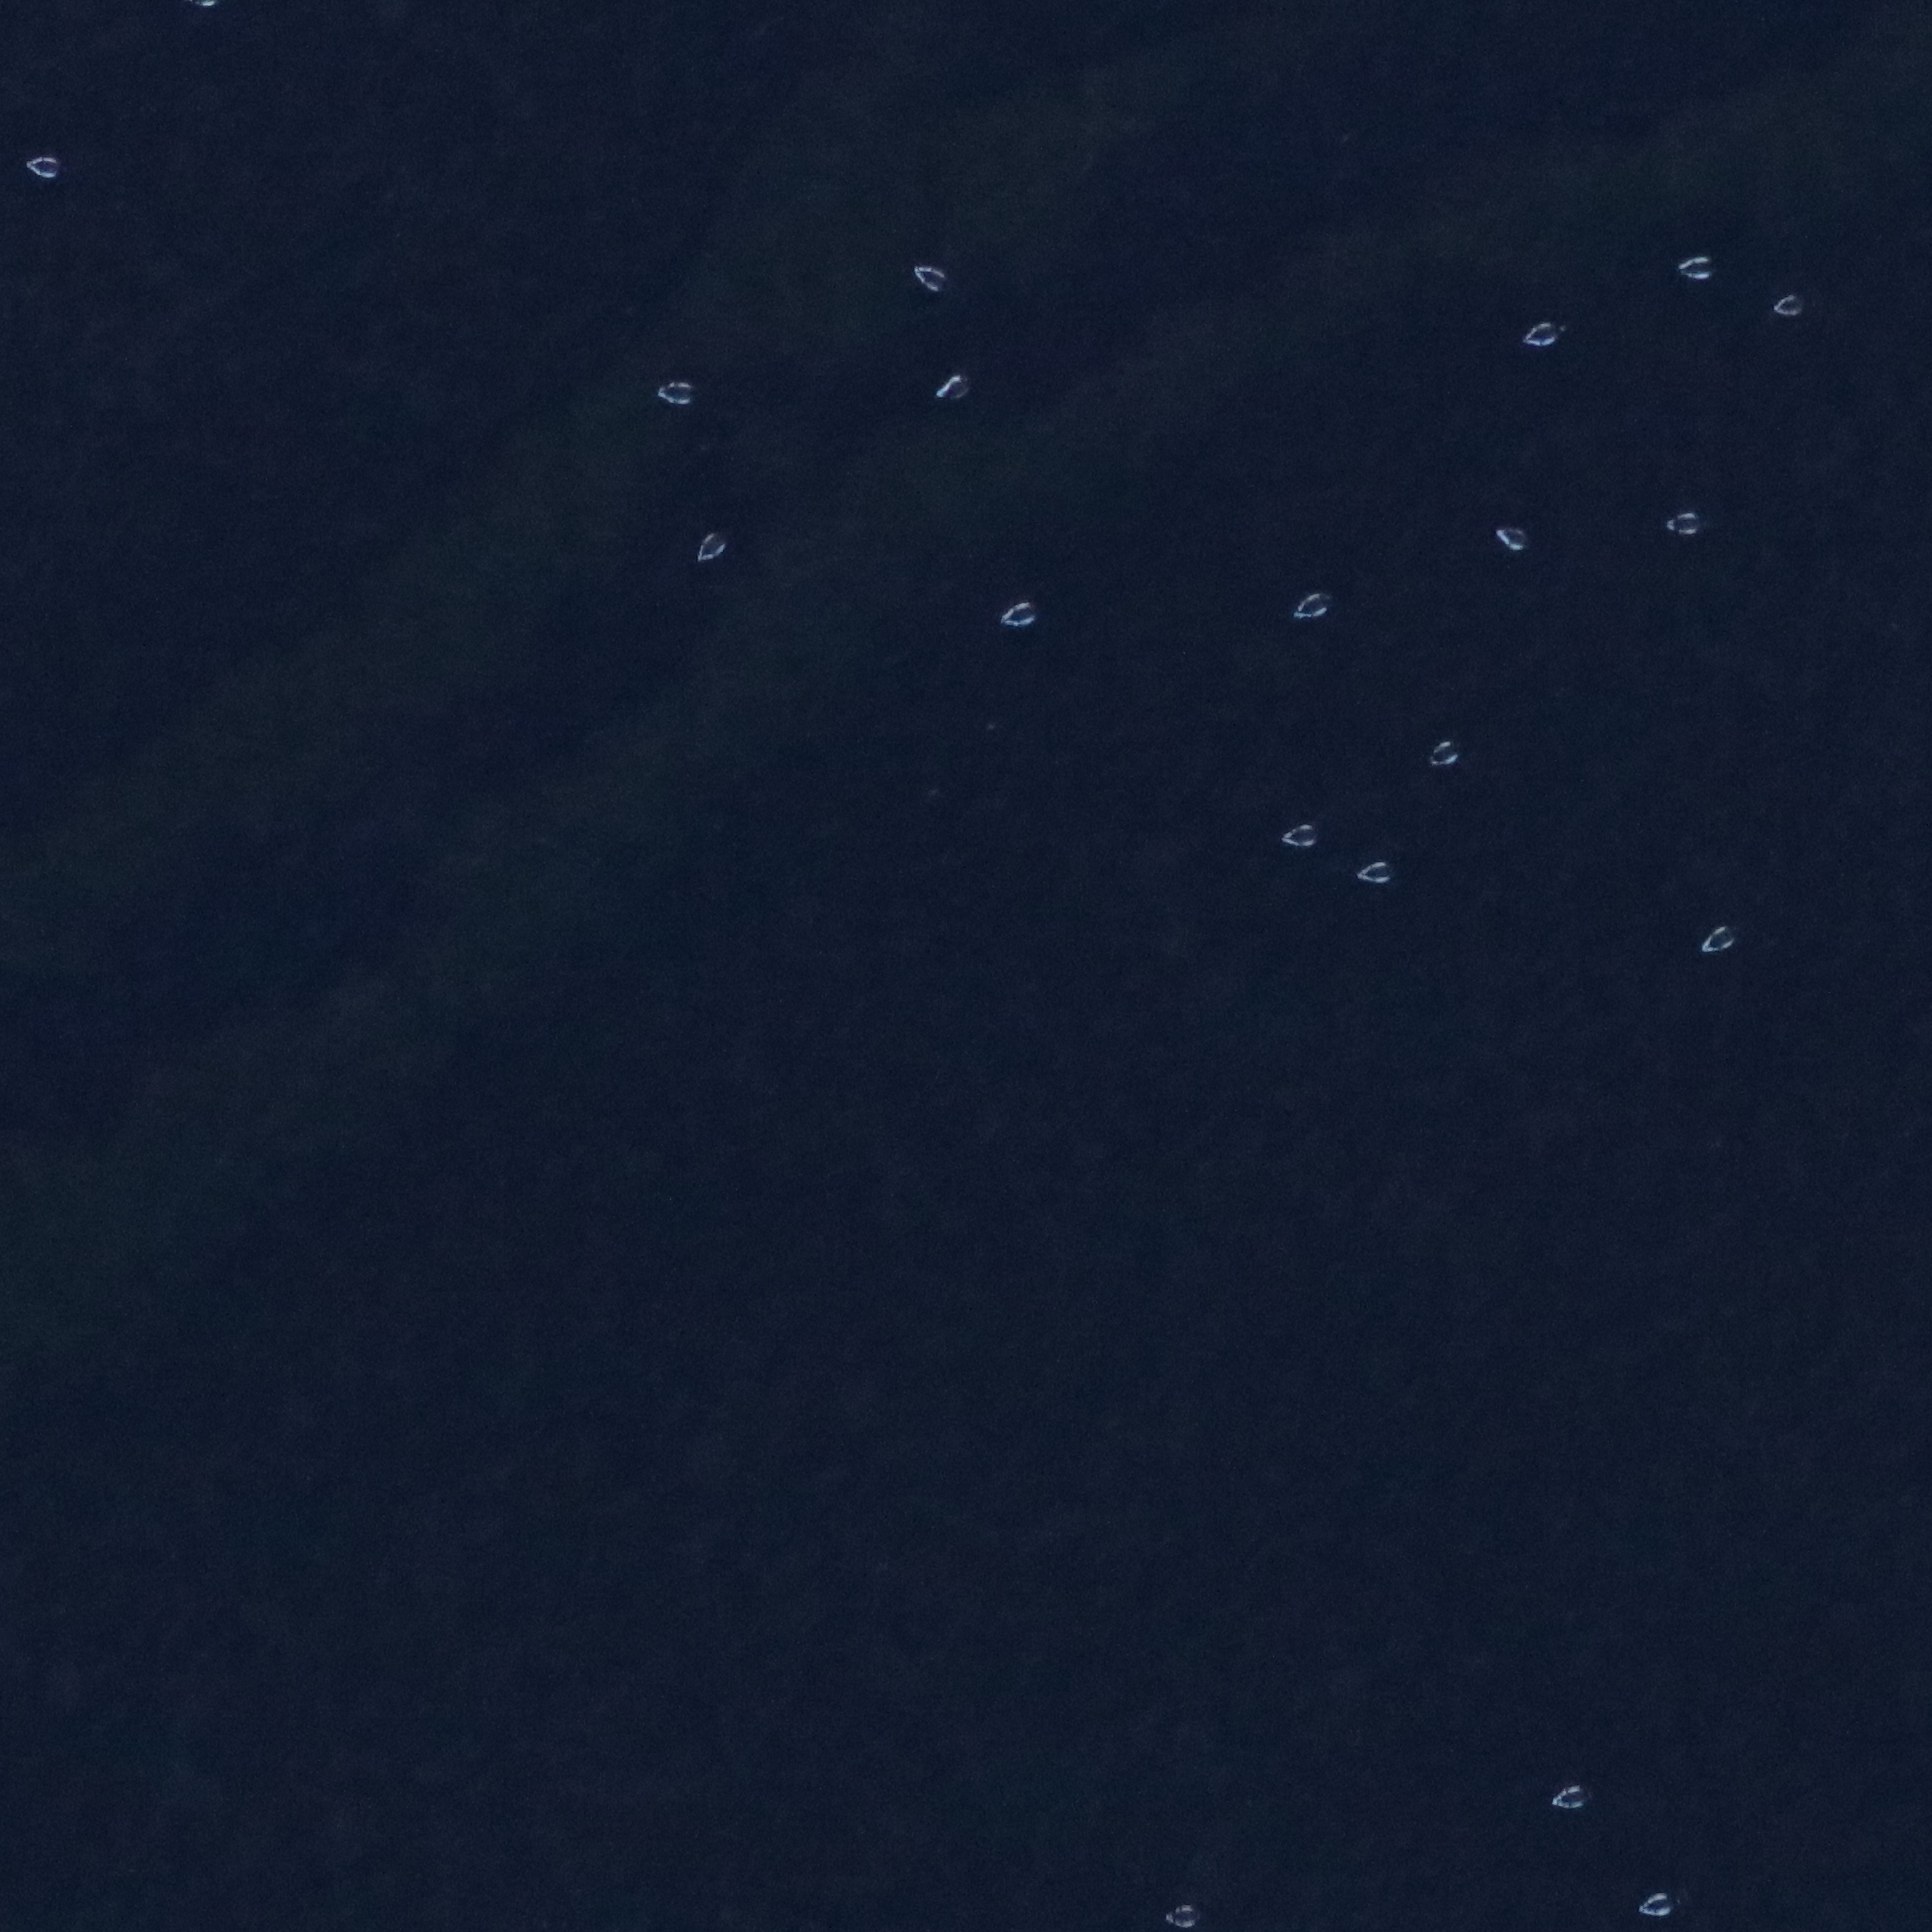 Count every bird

19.